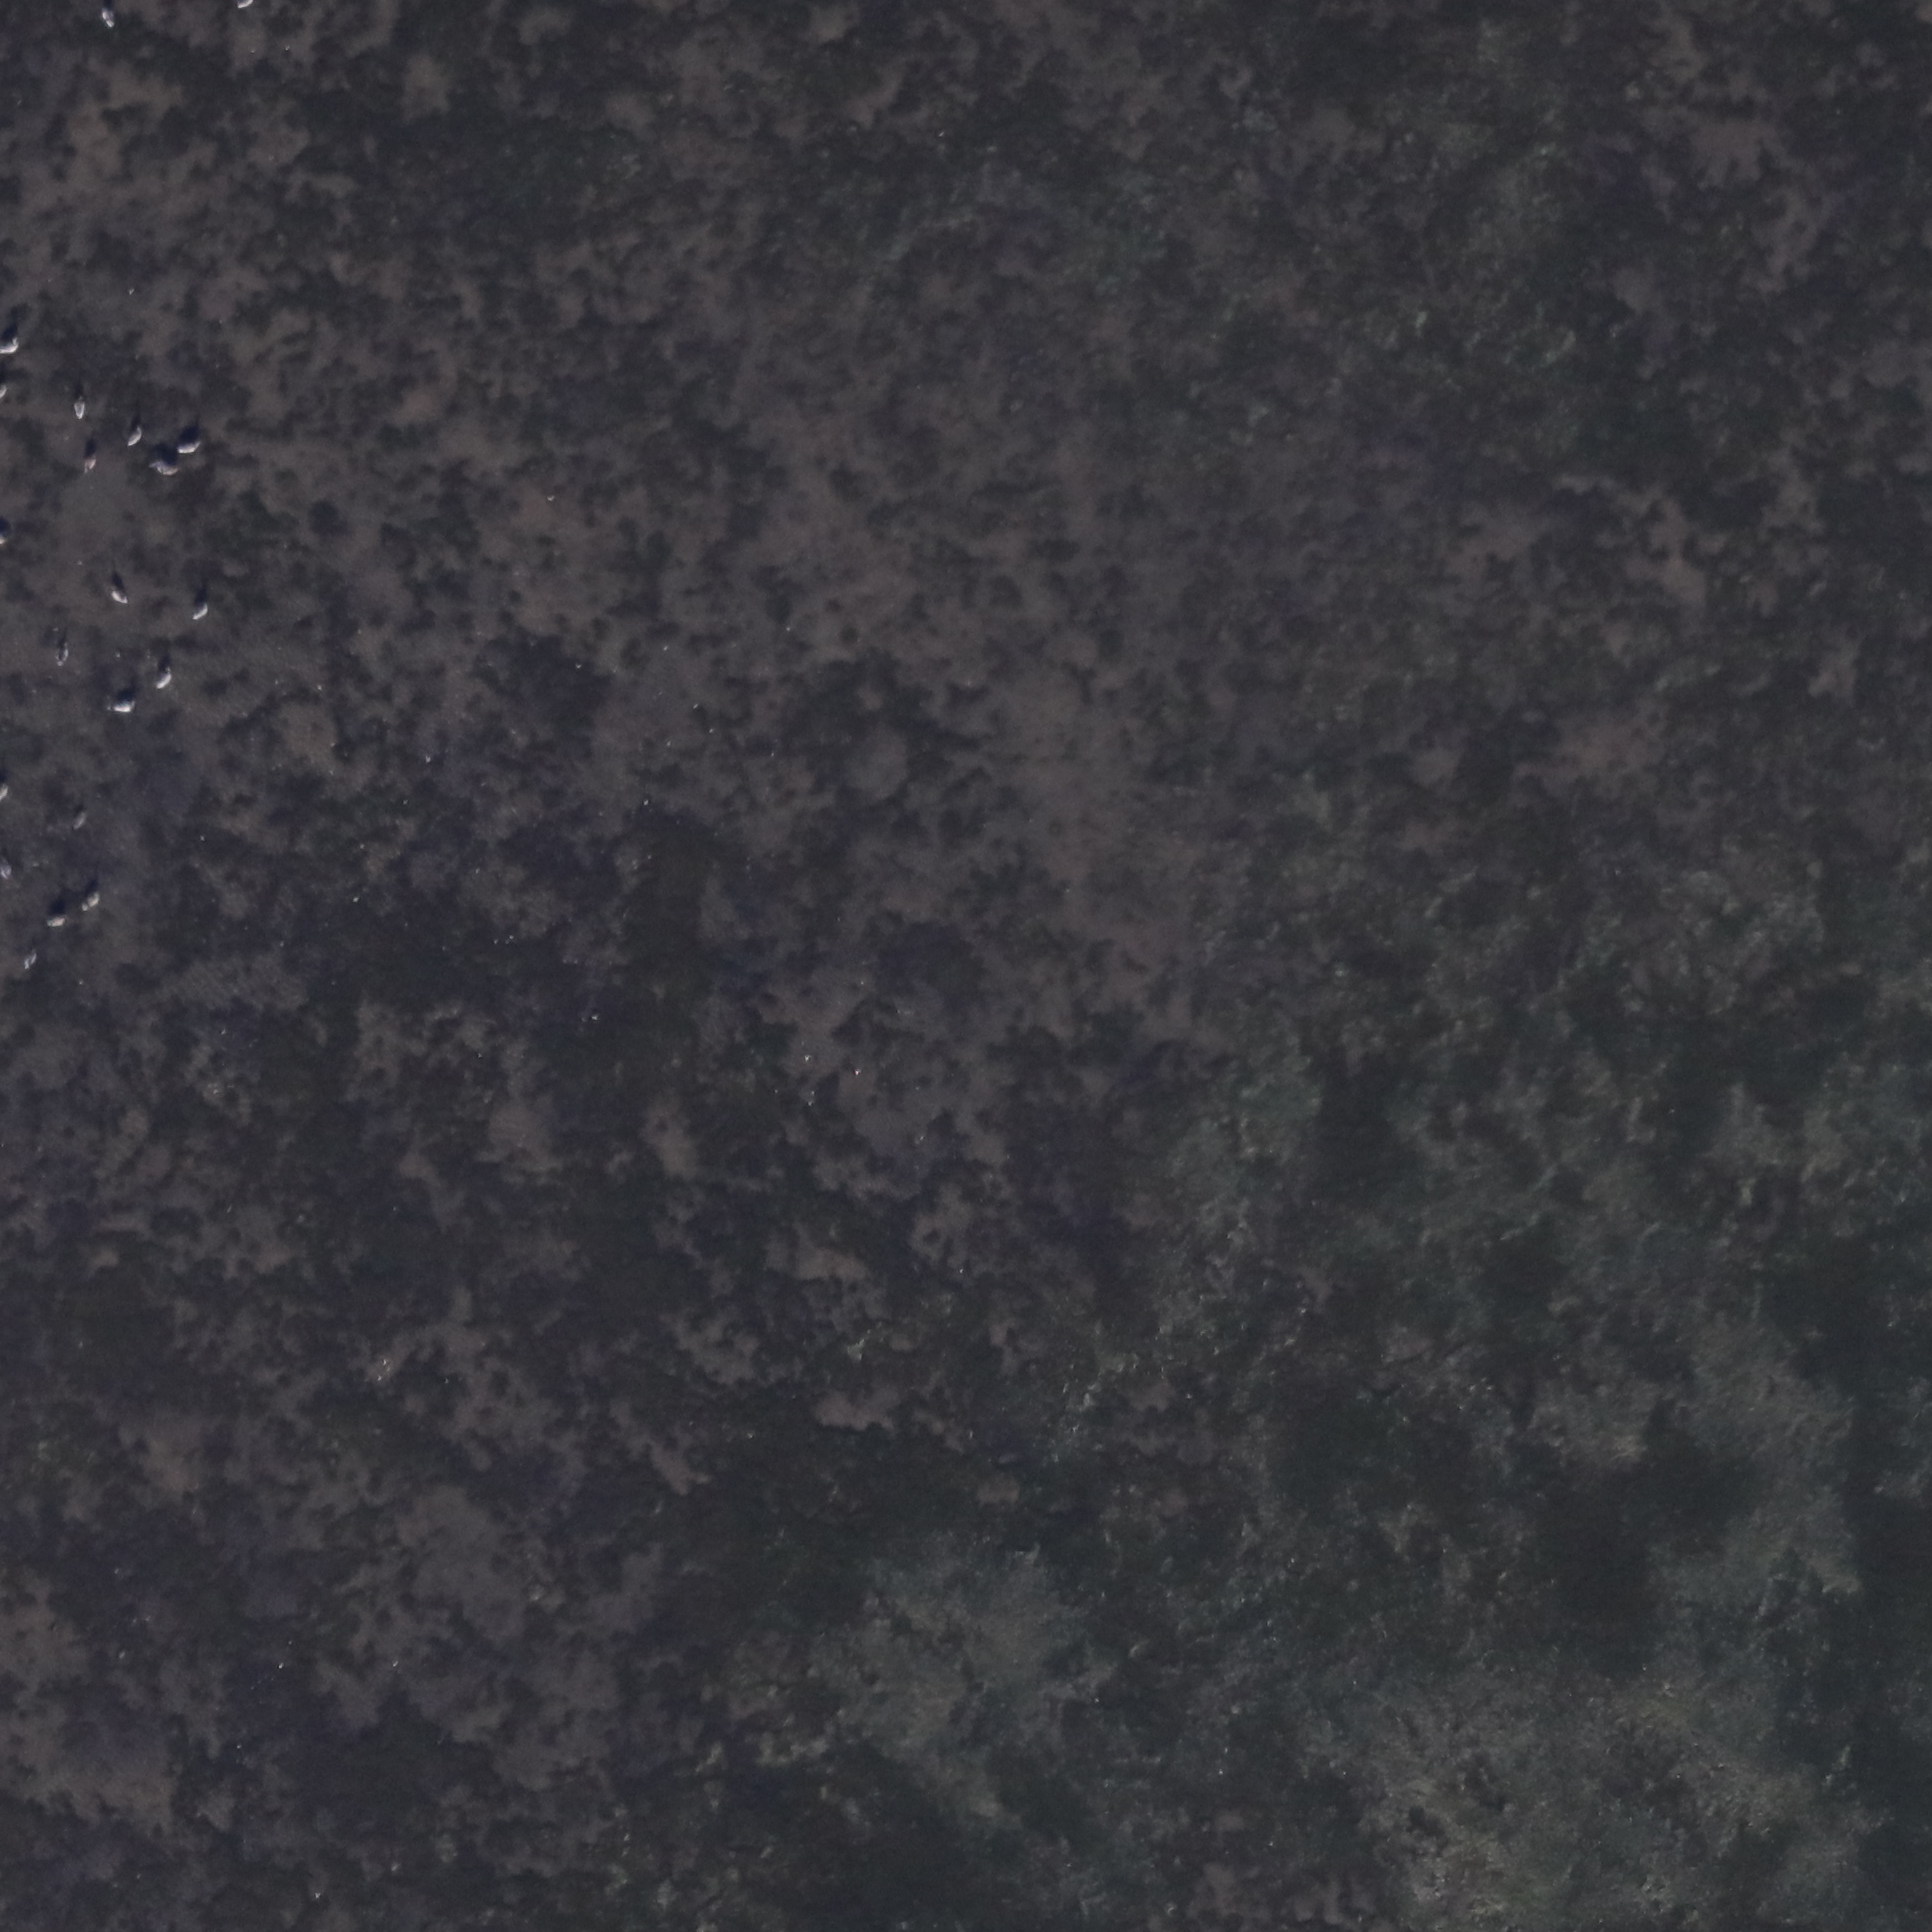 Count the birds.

19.